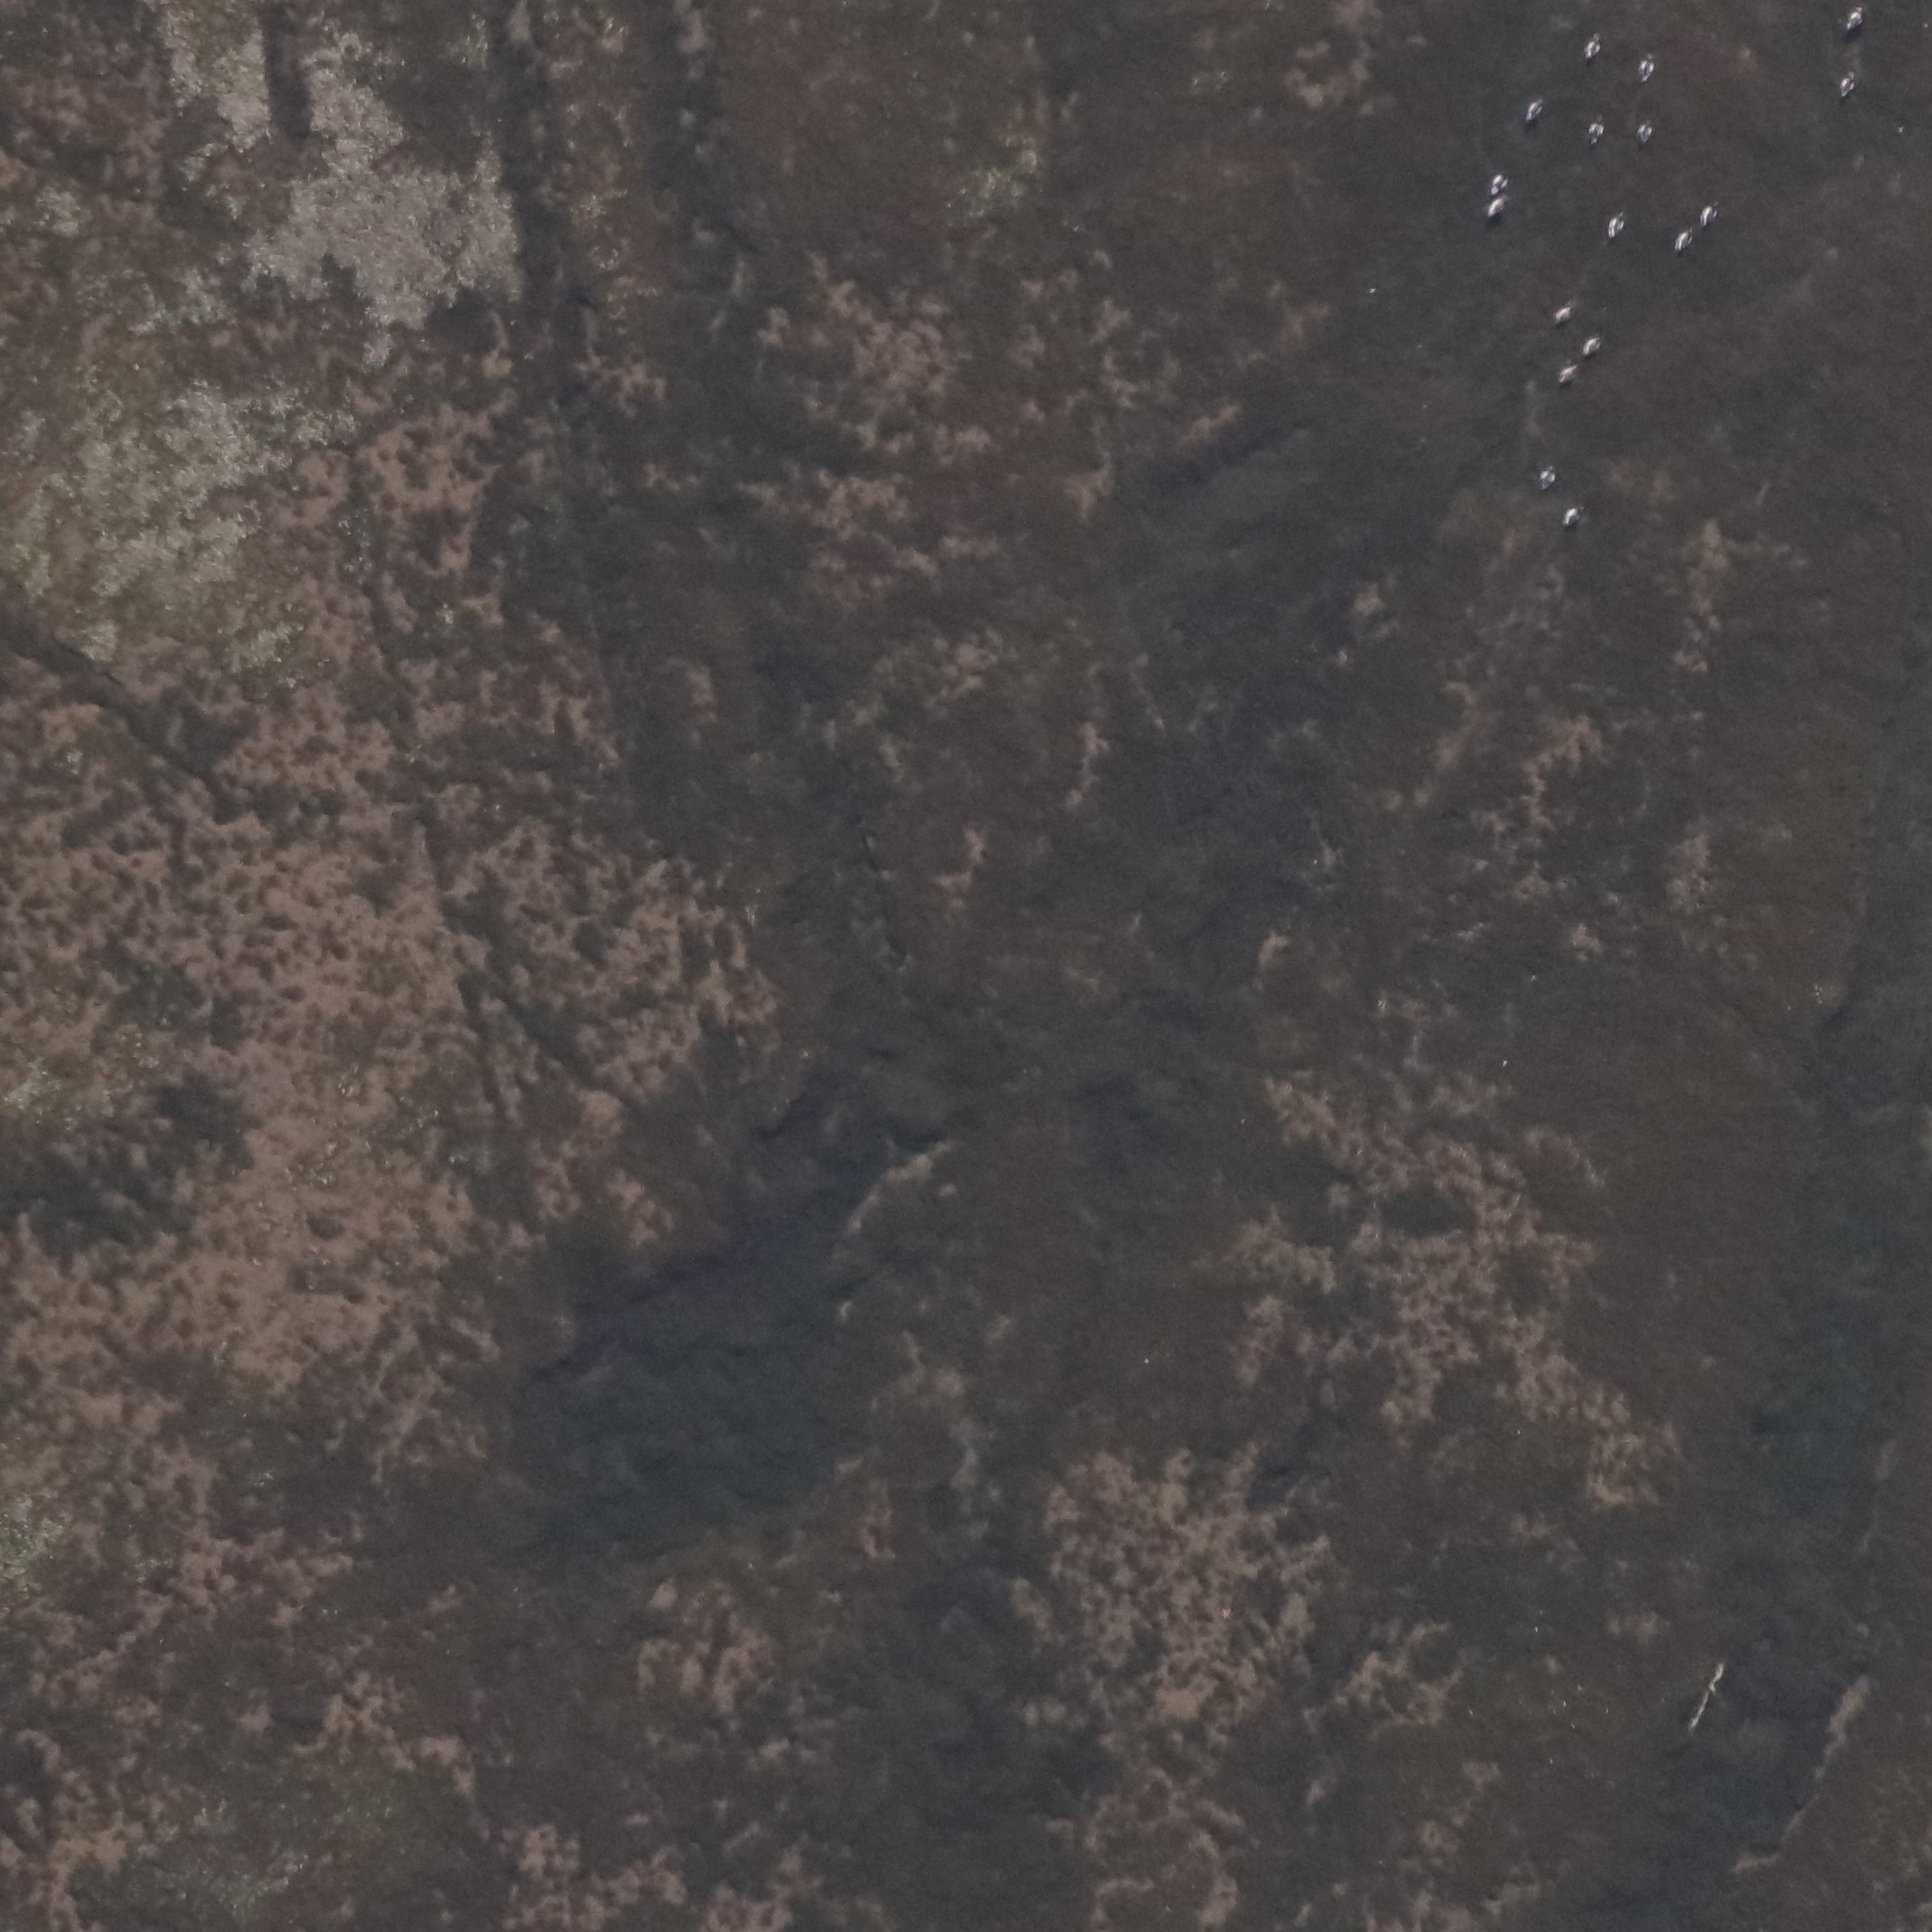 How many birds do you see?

17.